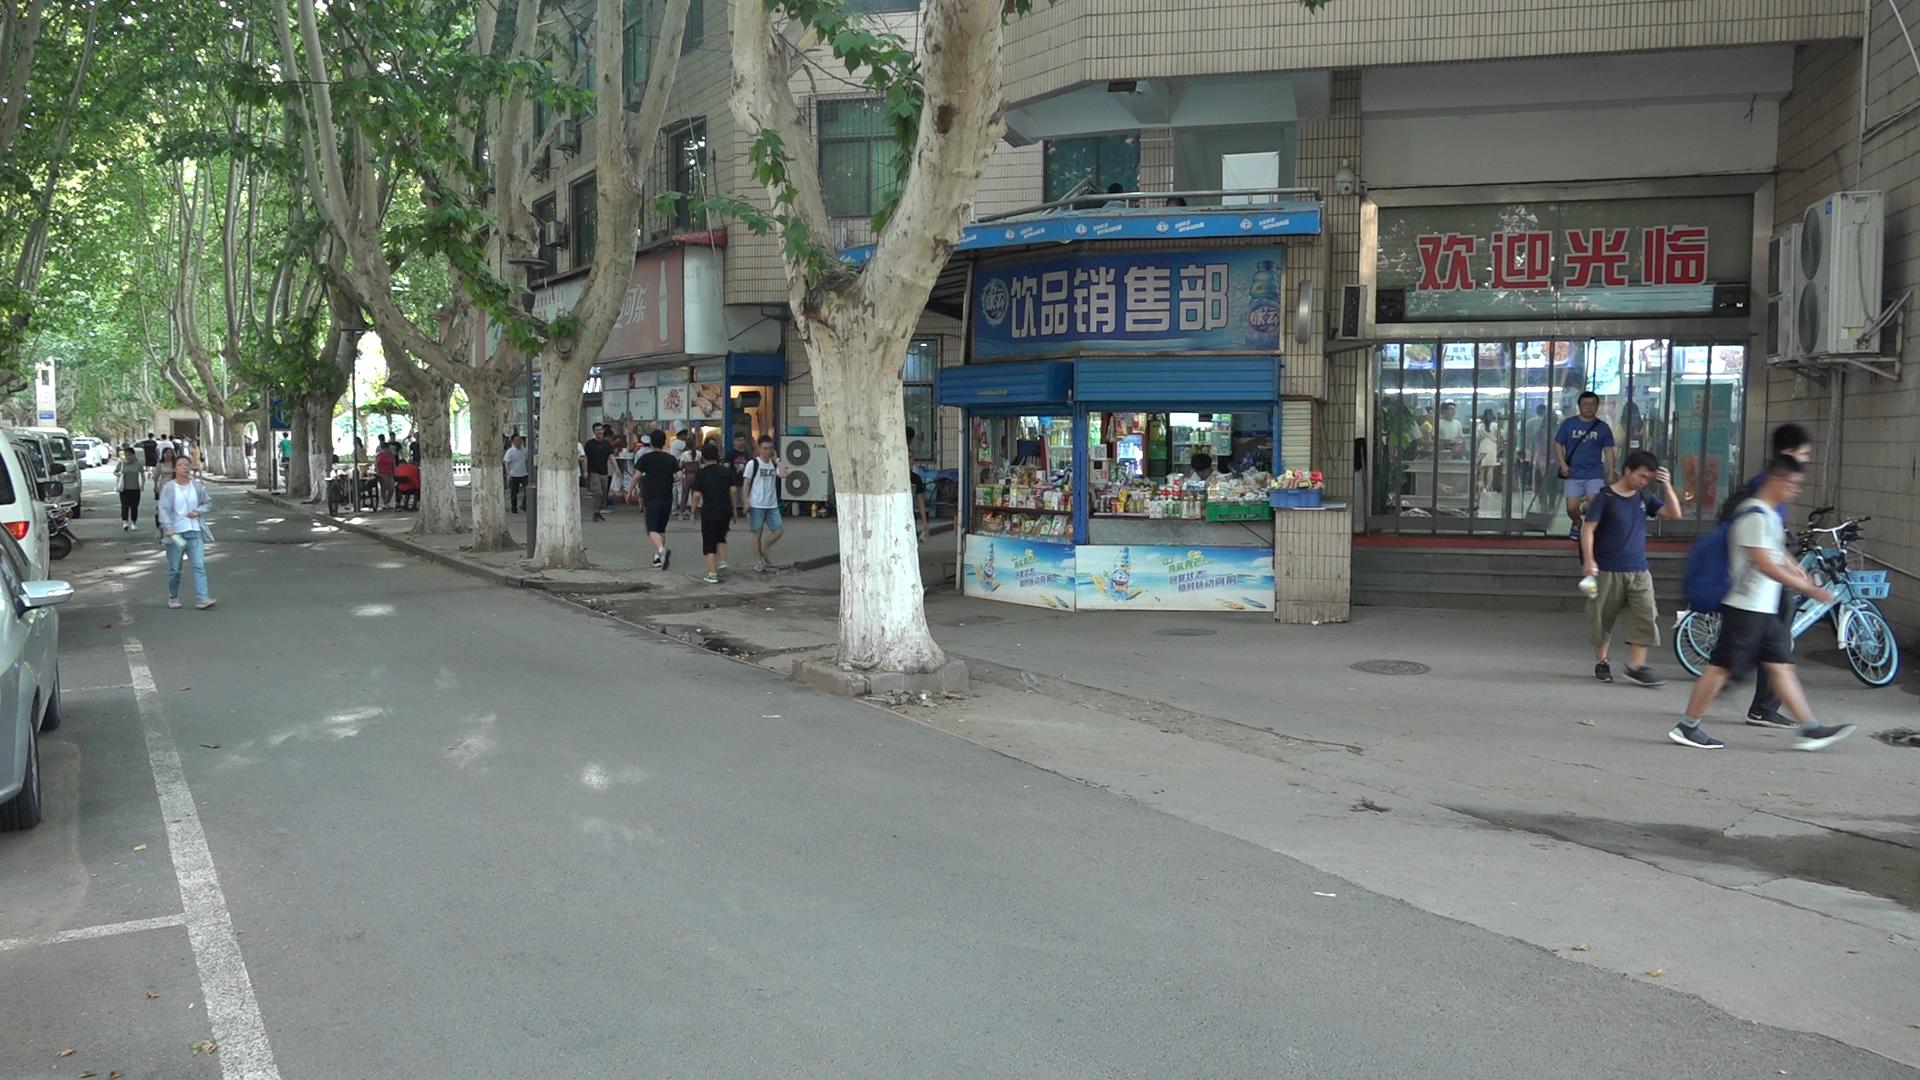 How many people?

46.